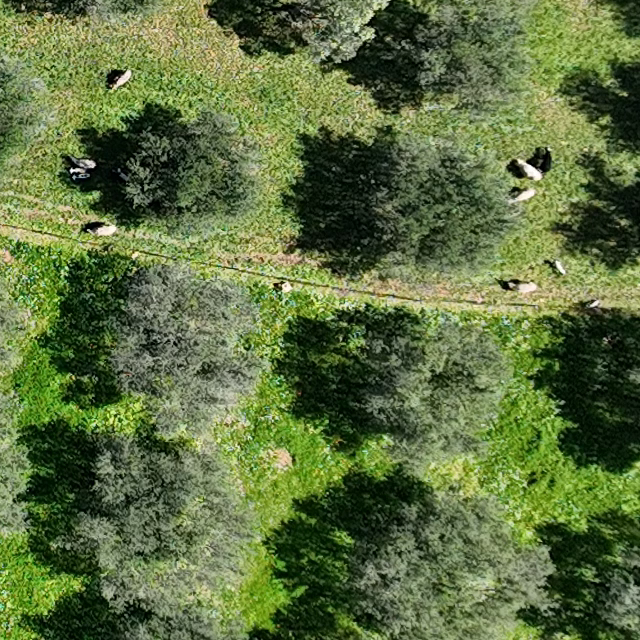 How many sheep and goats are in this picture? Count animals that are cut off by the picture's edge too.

10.